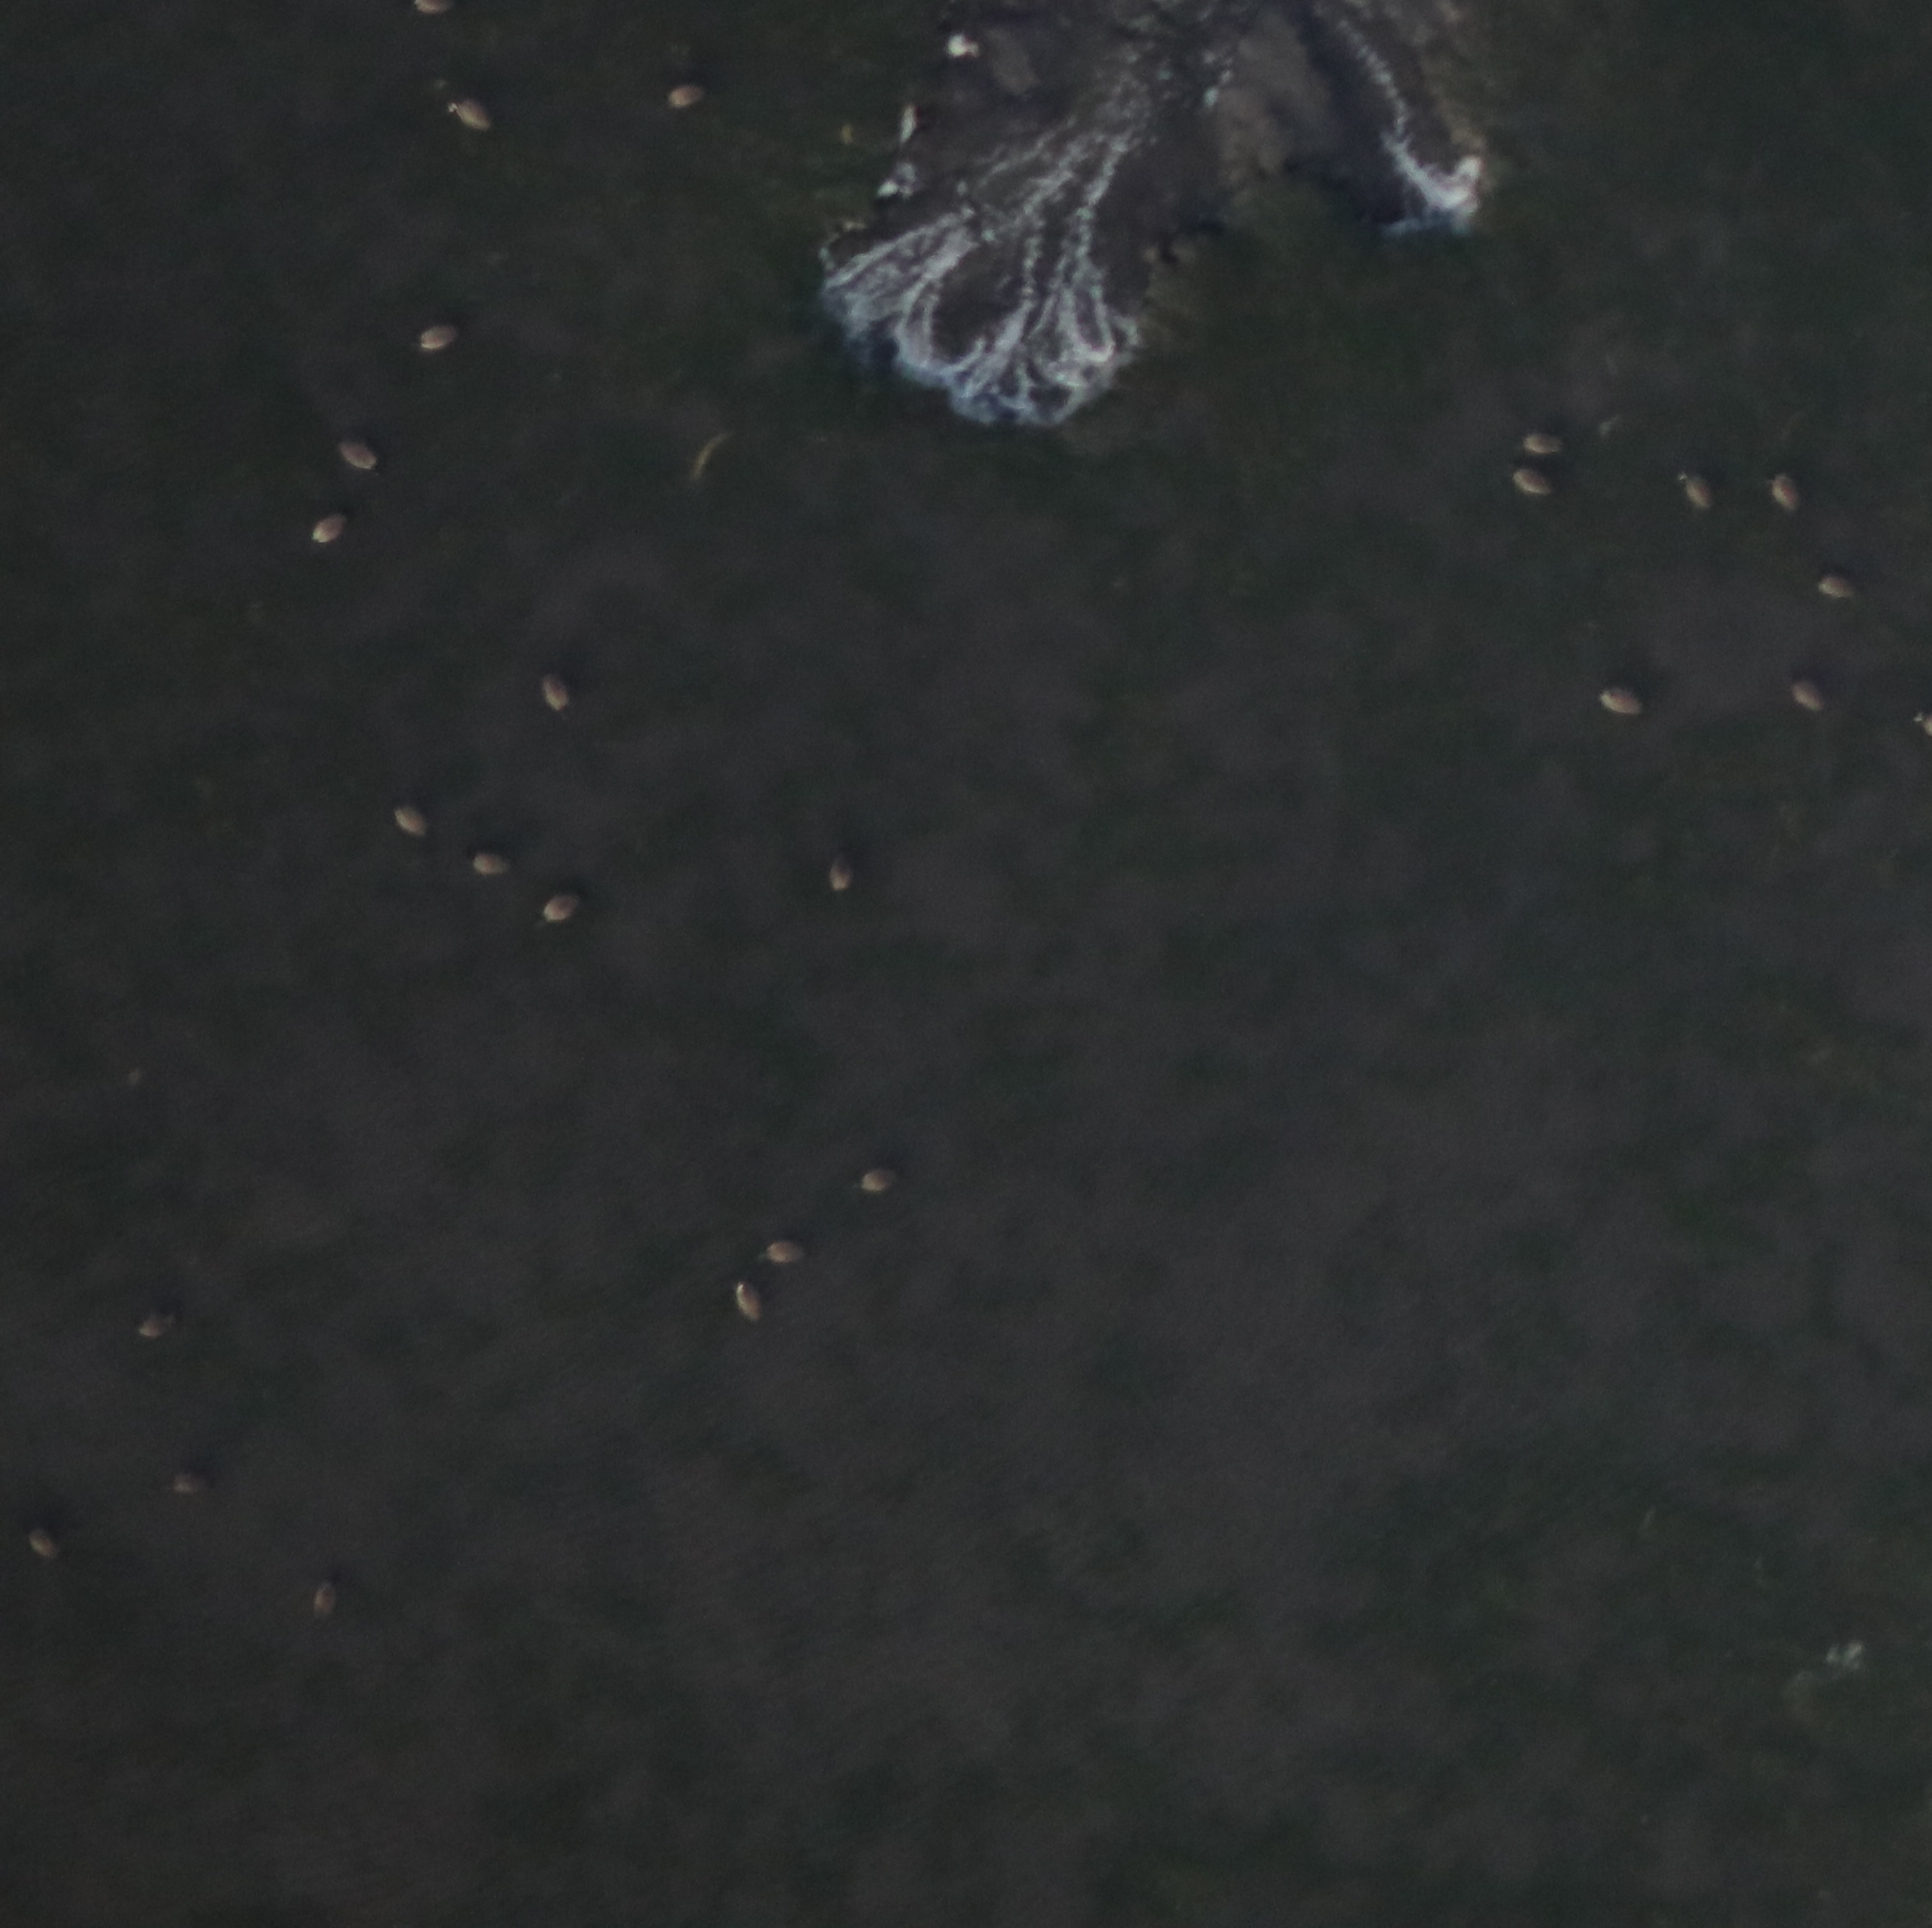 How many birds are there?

24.